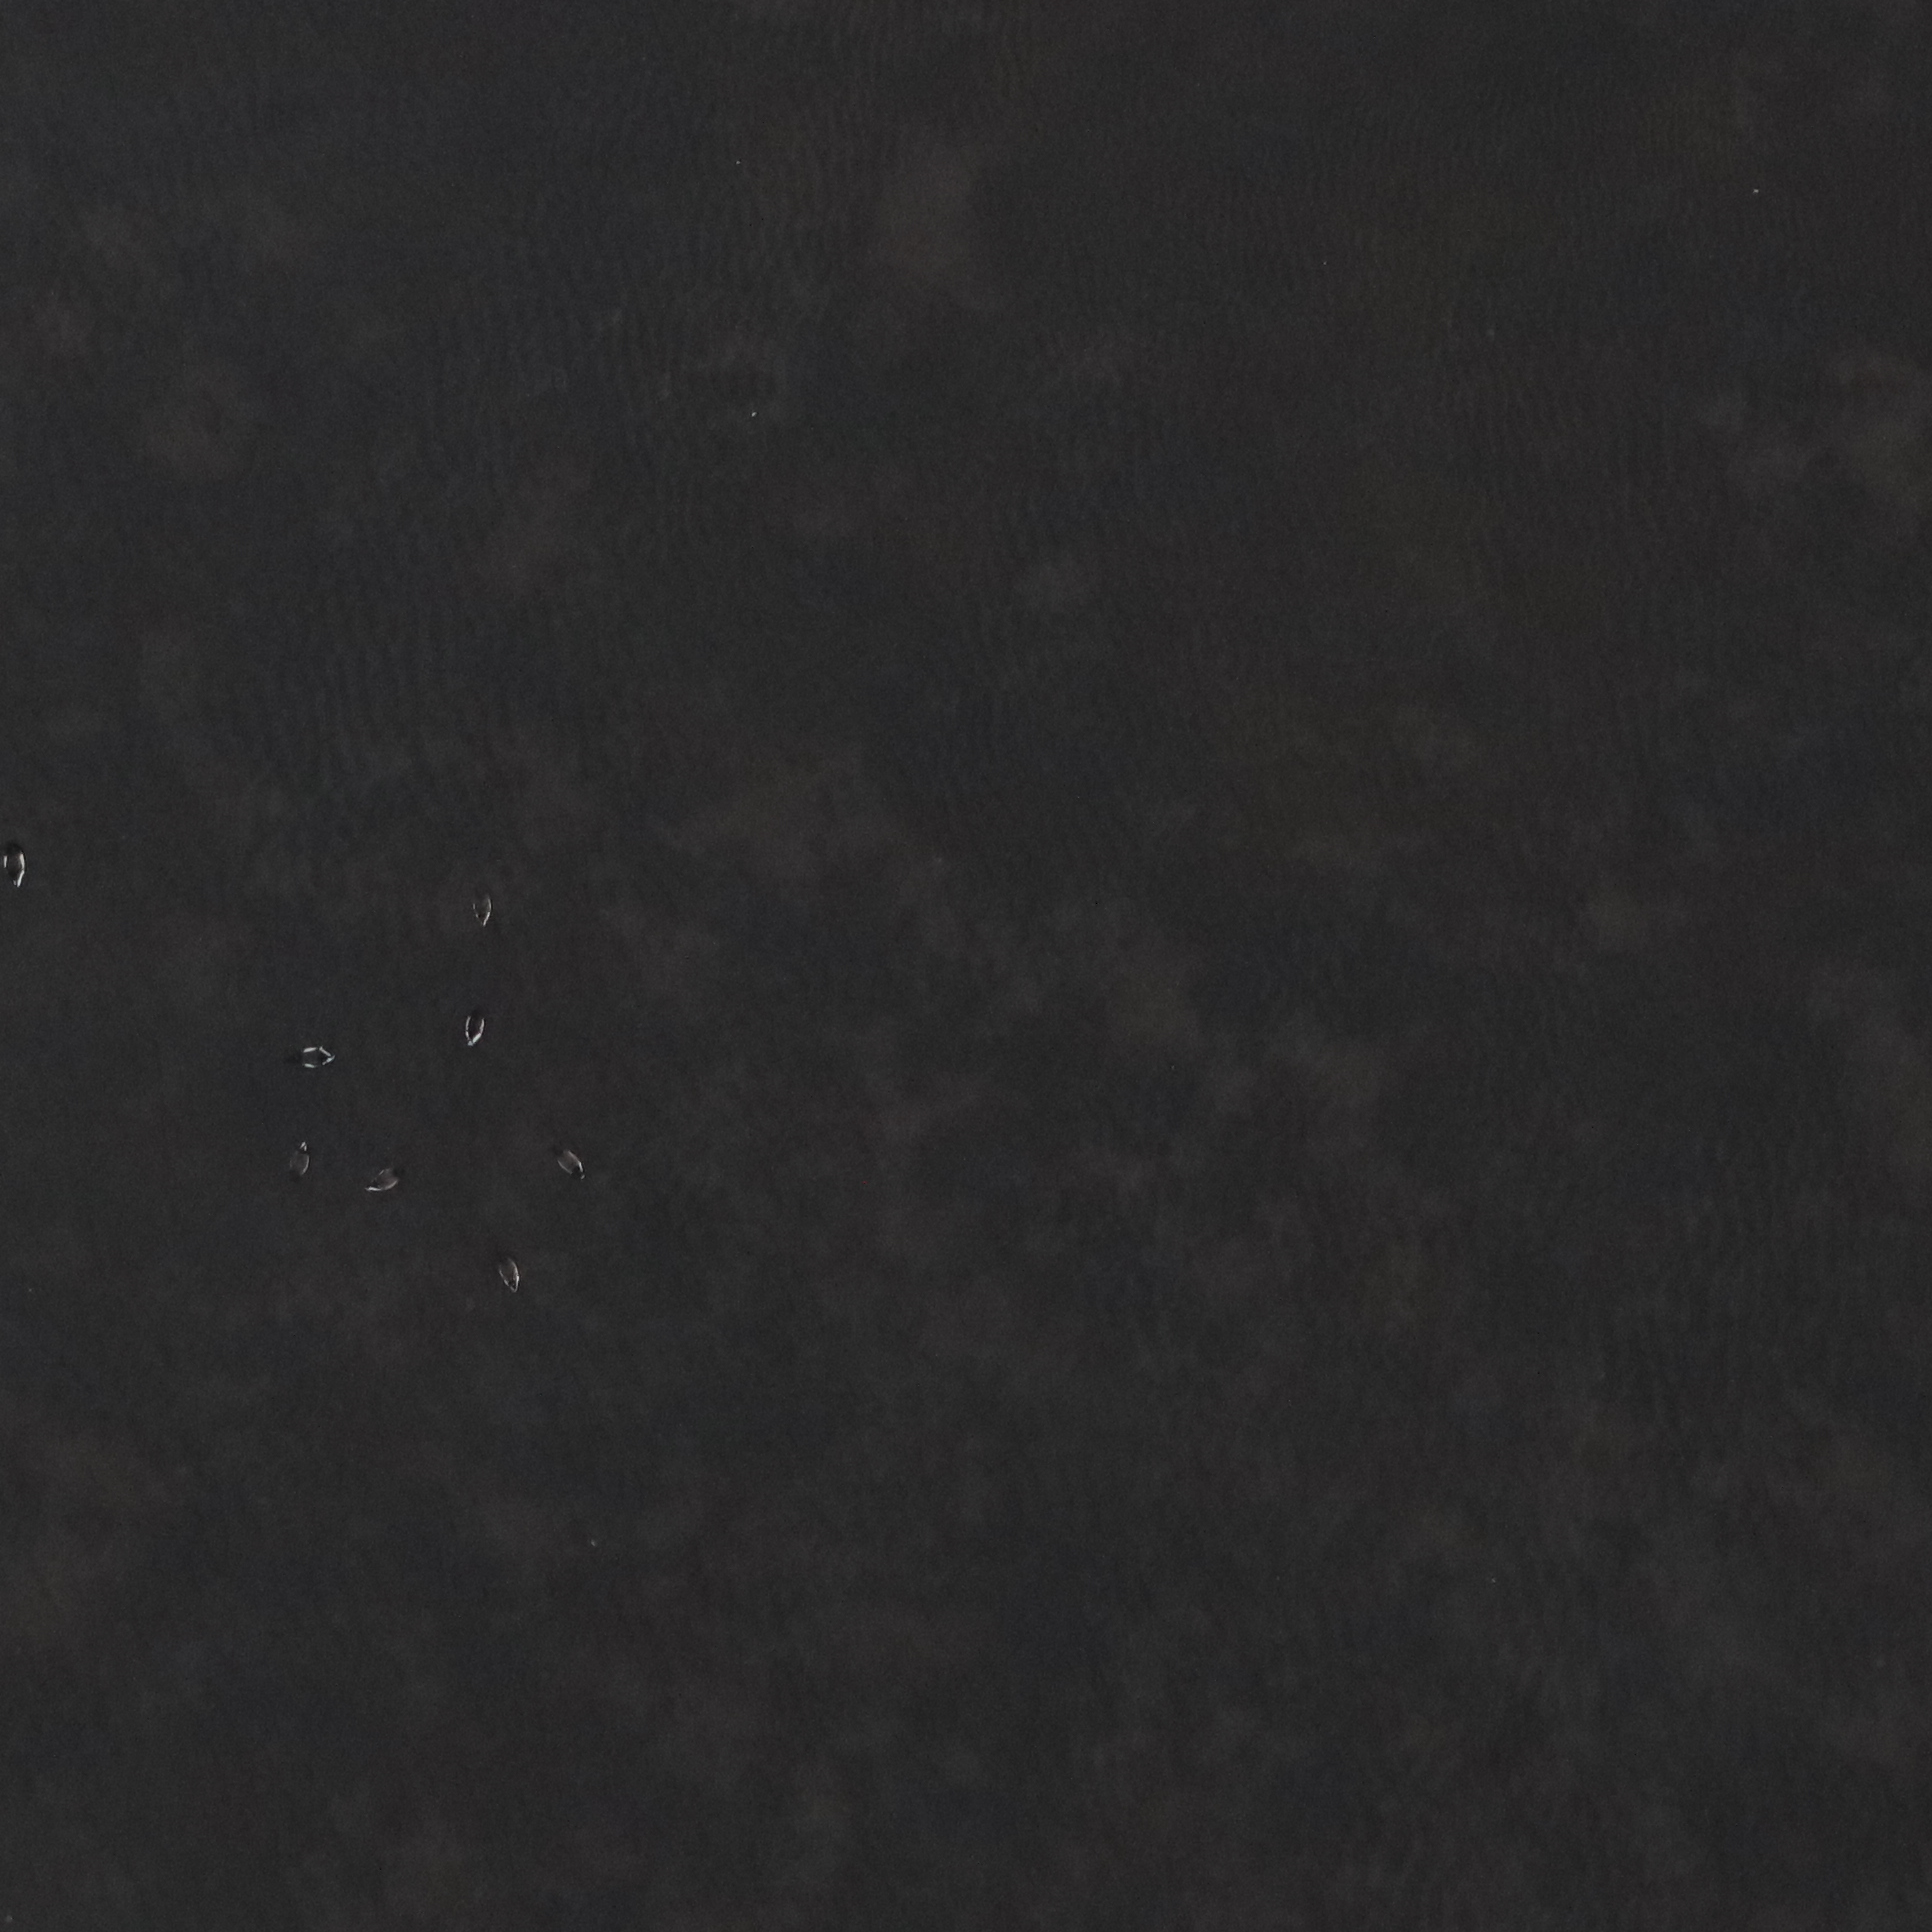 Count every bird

8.